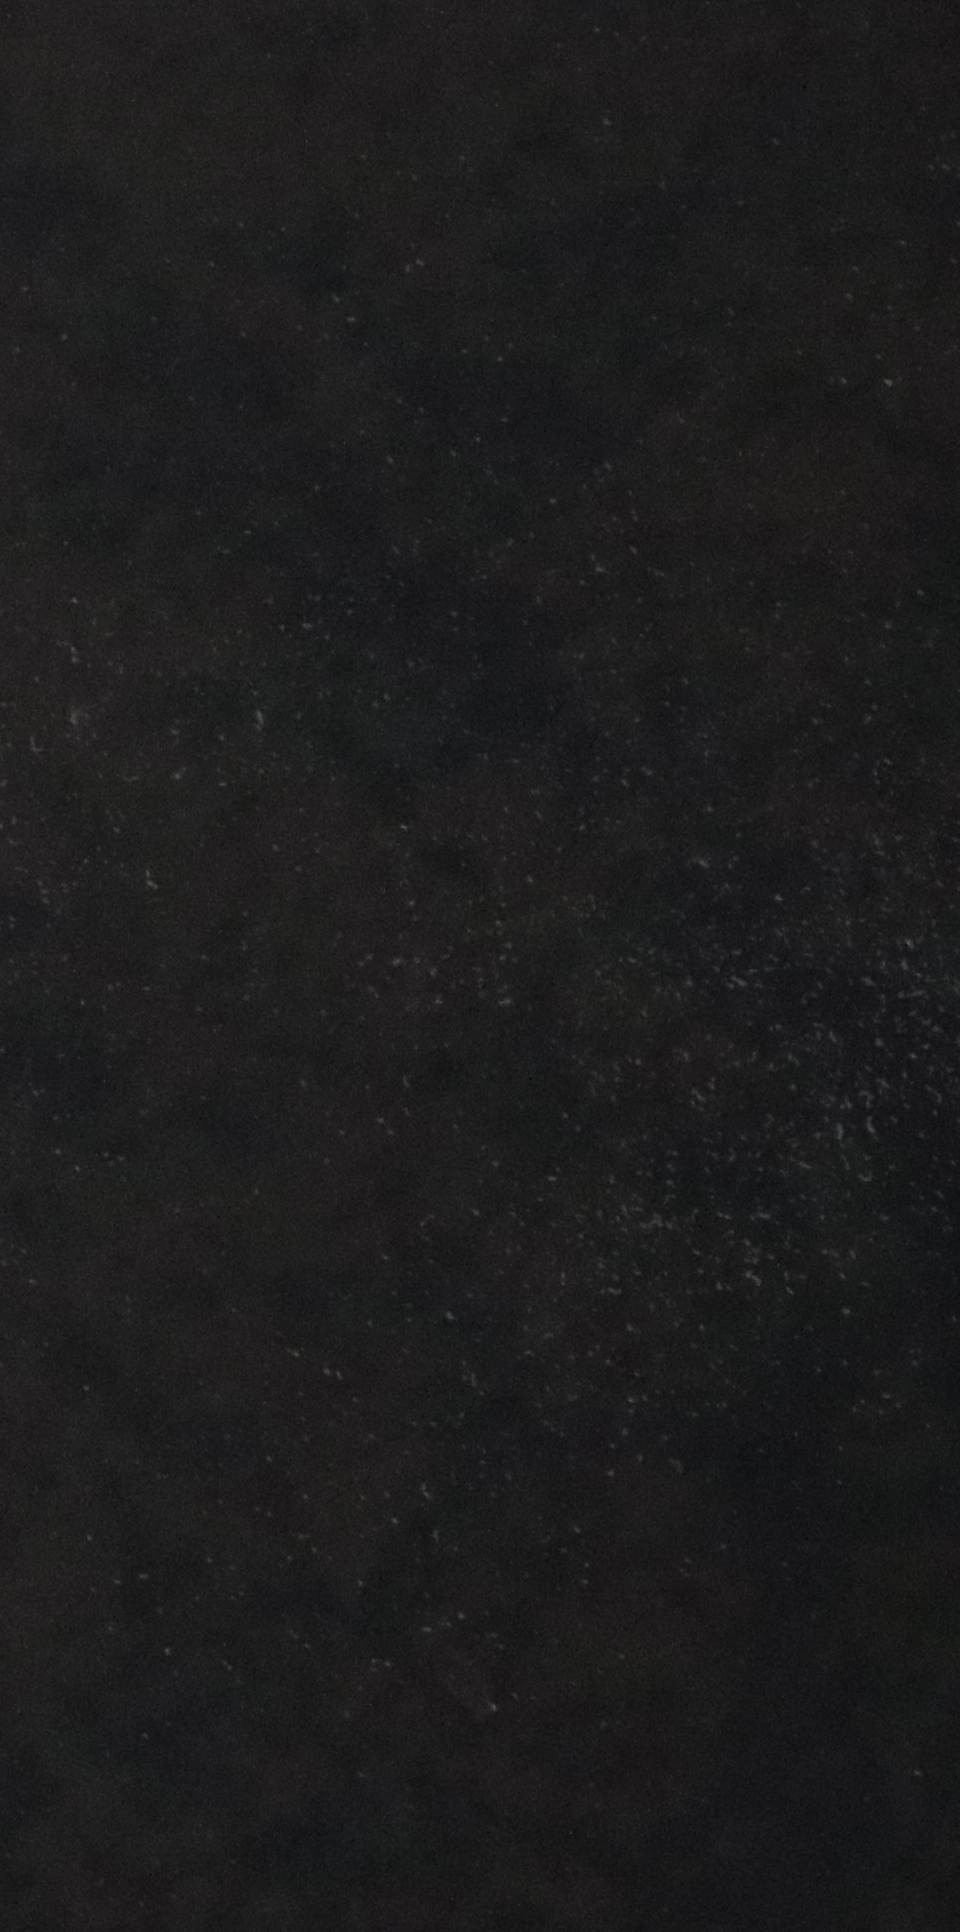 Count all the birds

0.